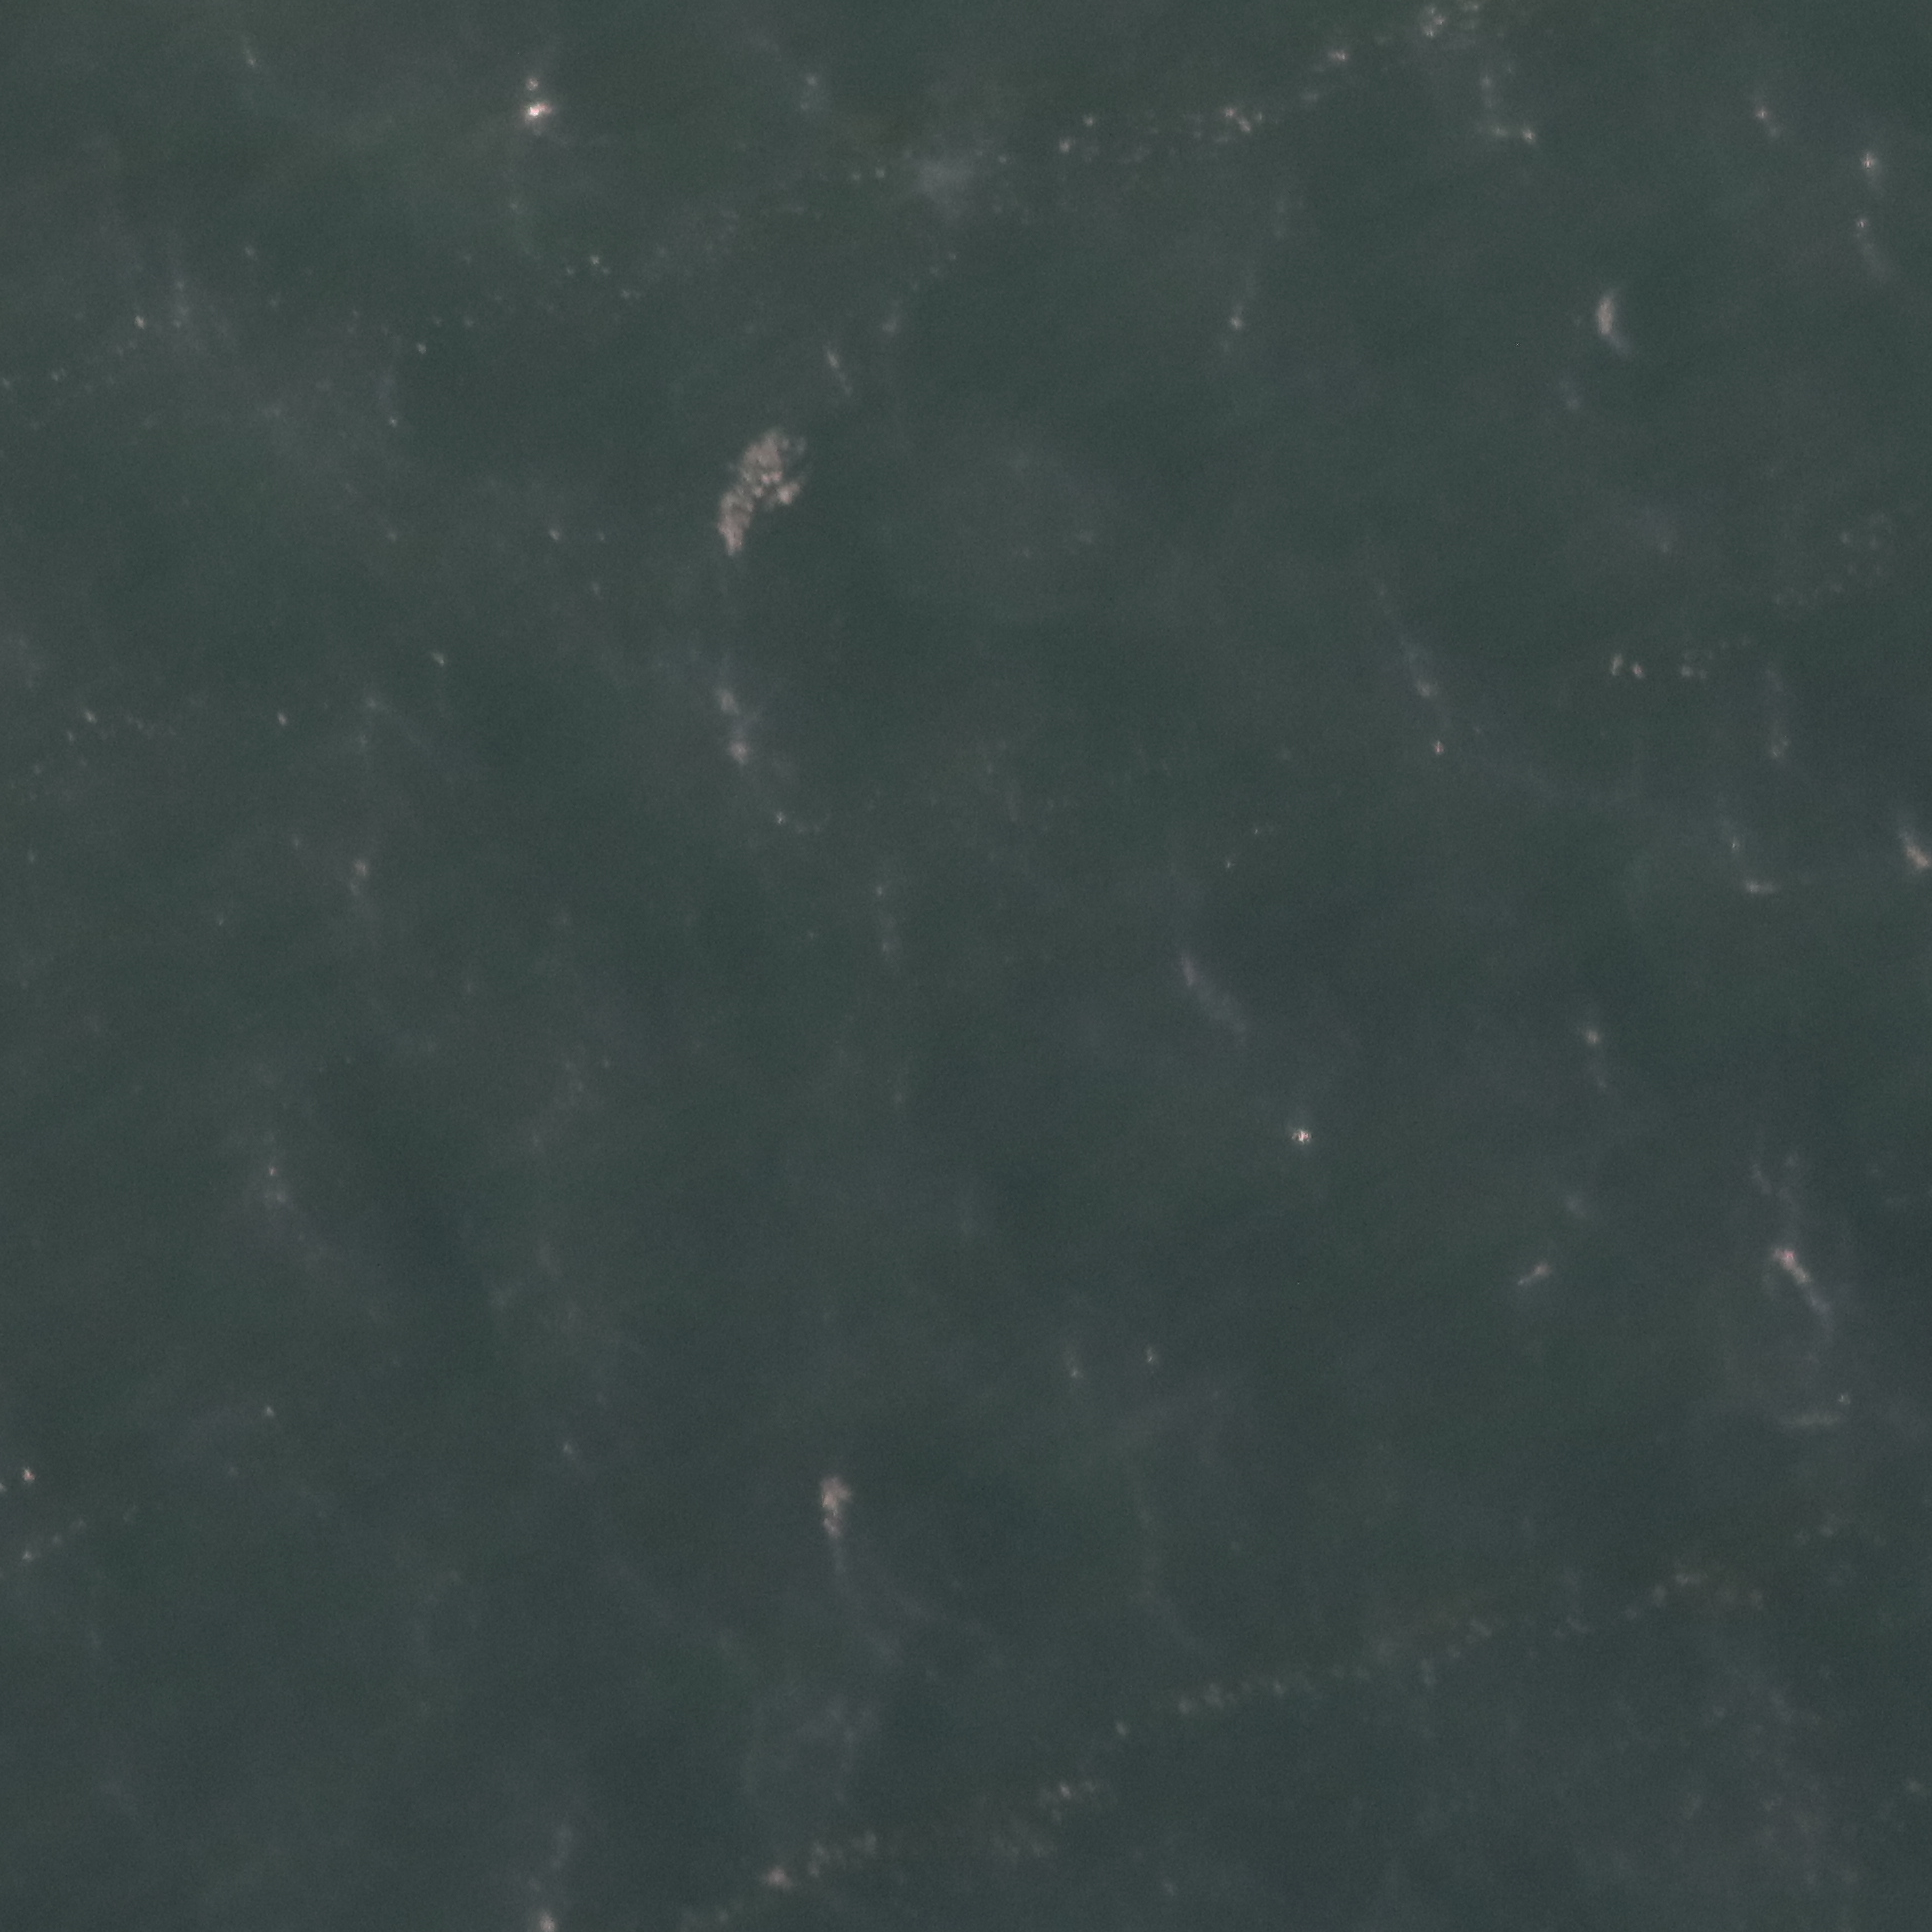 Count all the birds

0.